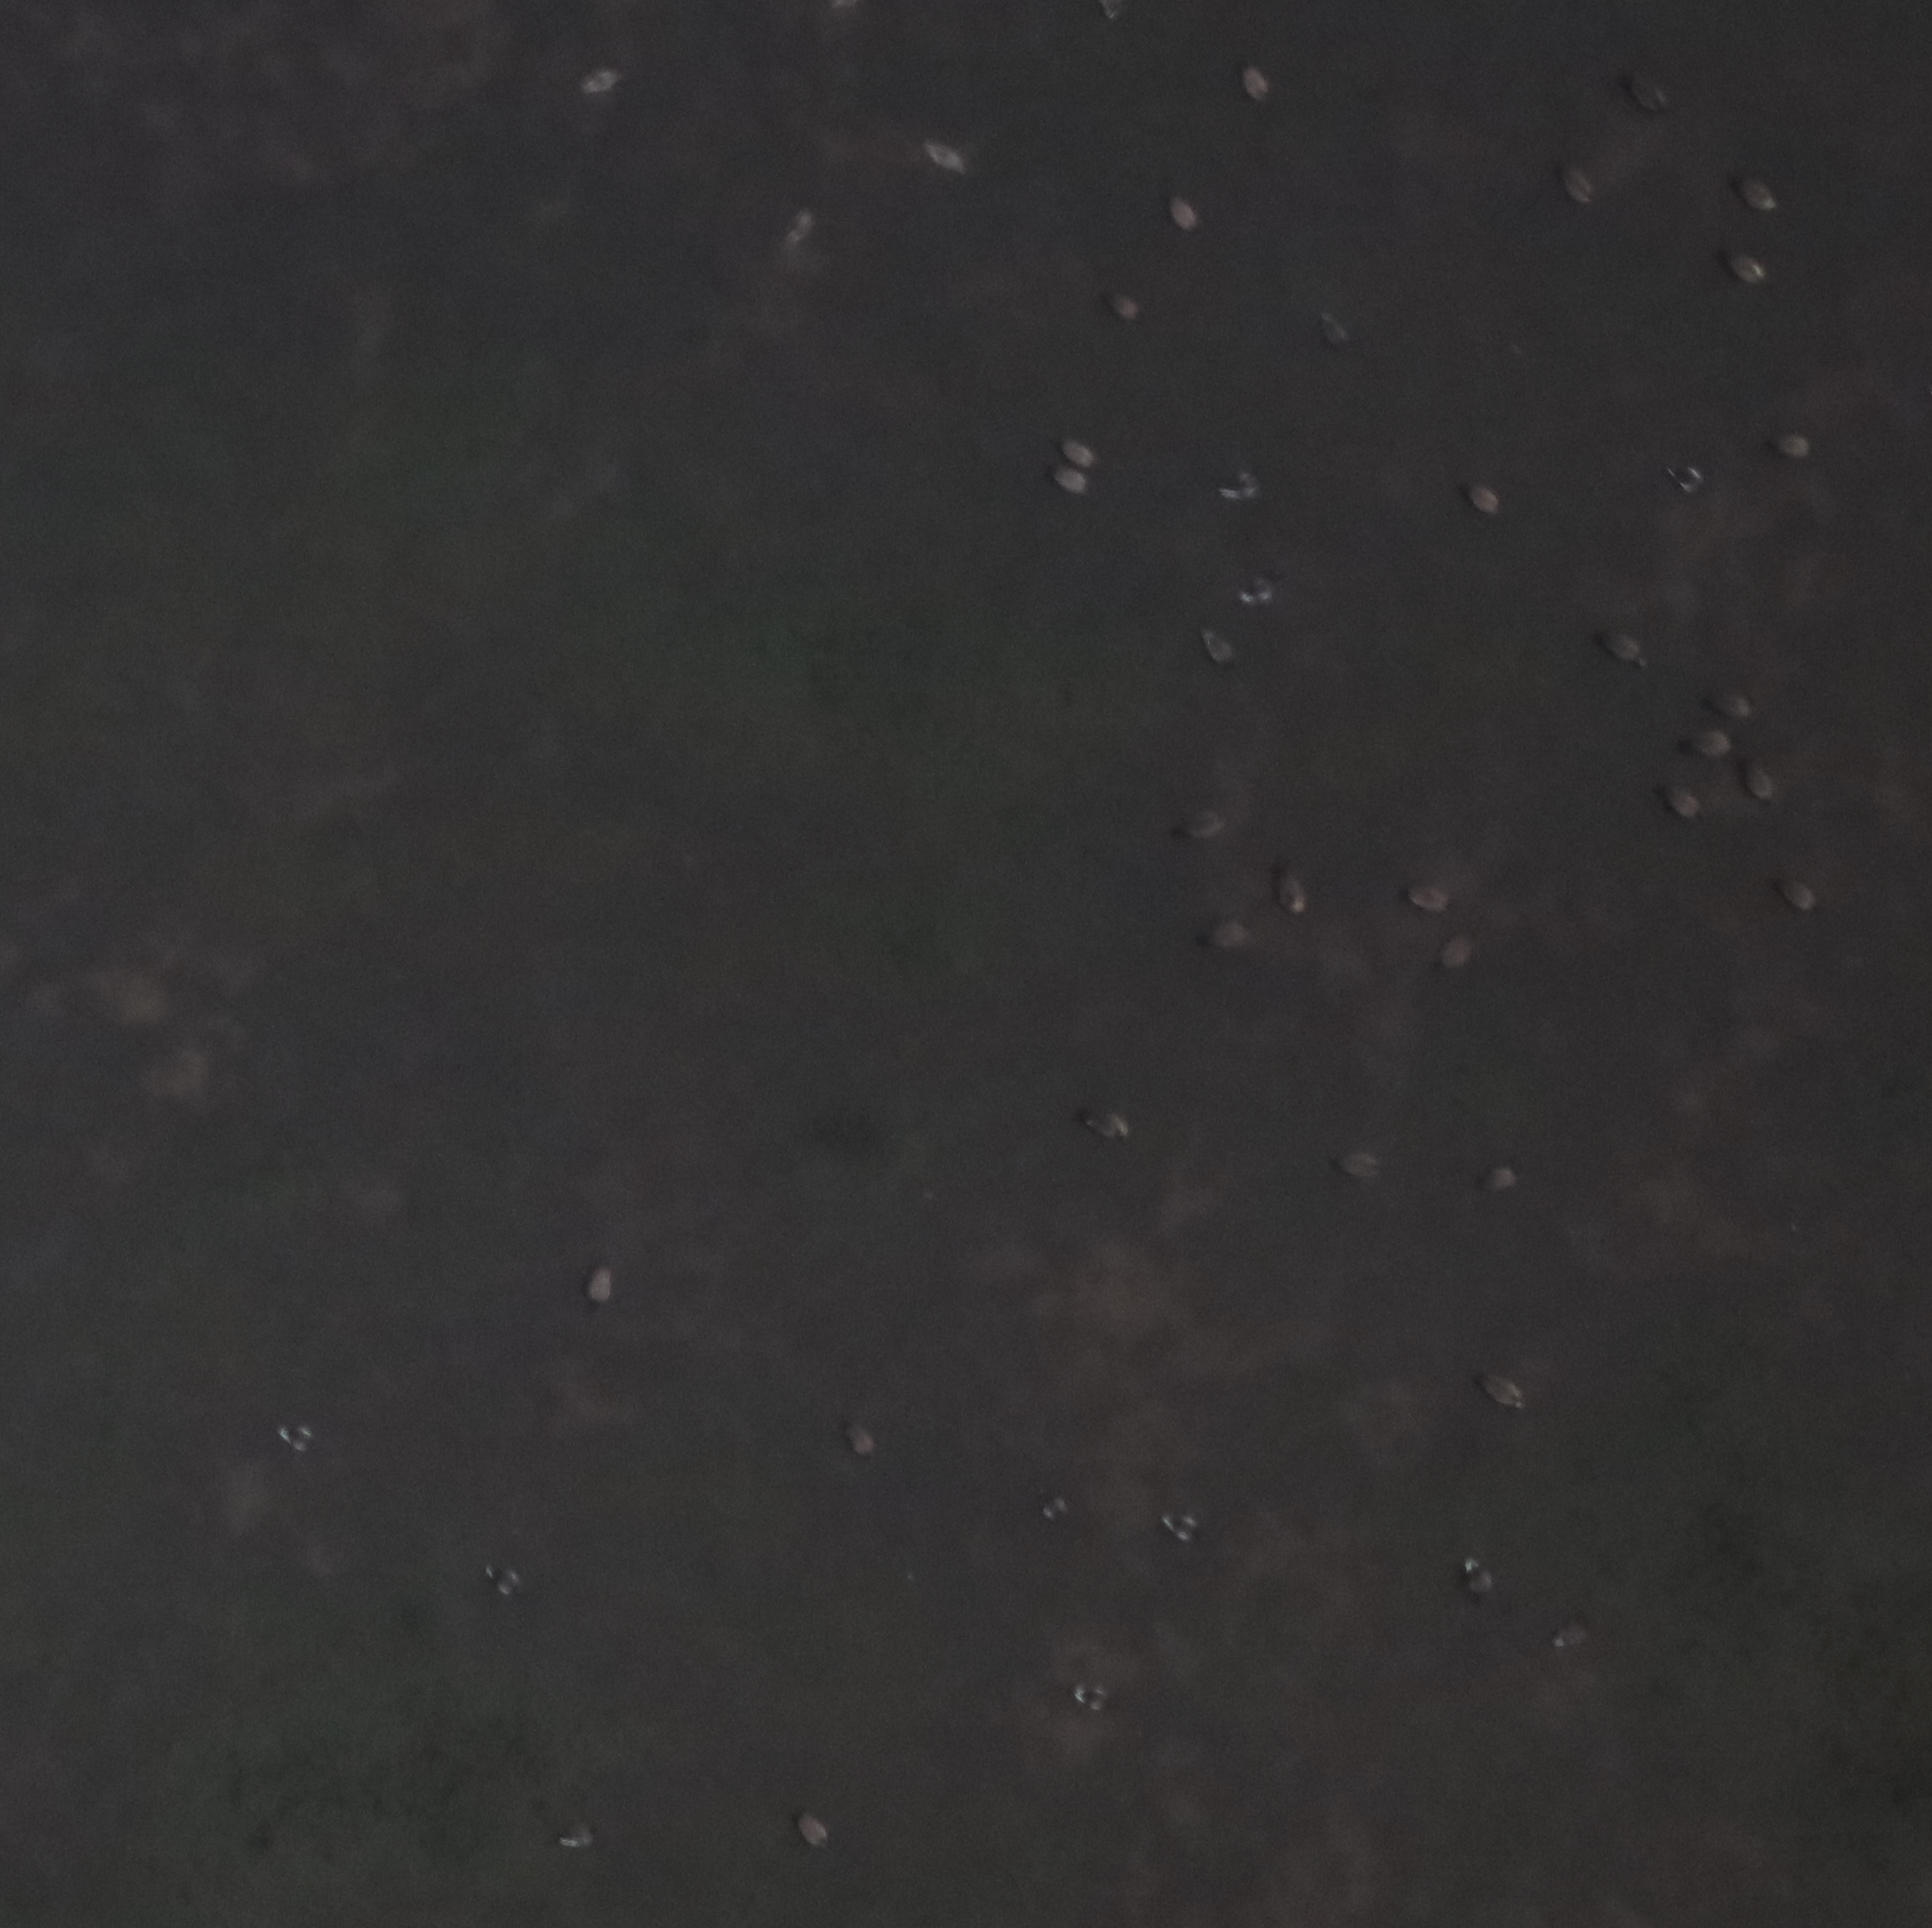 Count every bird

45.